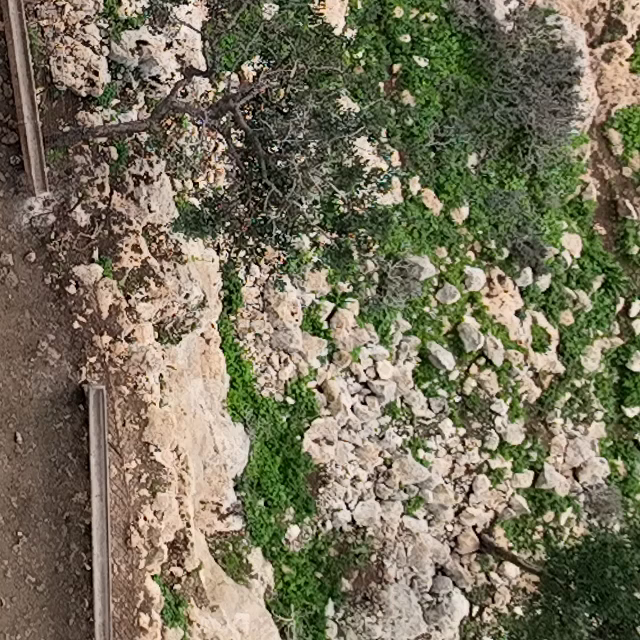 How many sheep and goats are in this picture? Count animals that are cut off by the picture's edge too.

0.